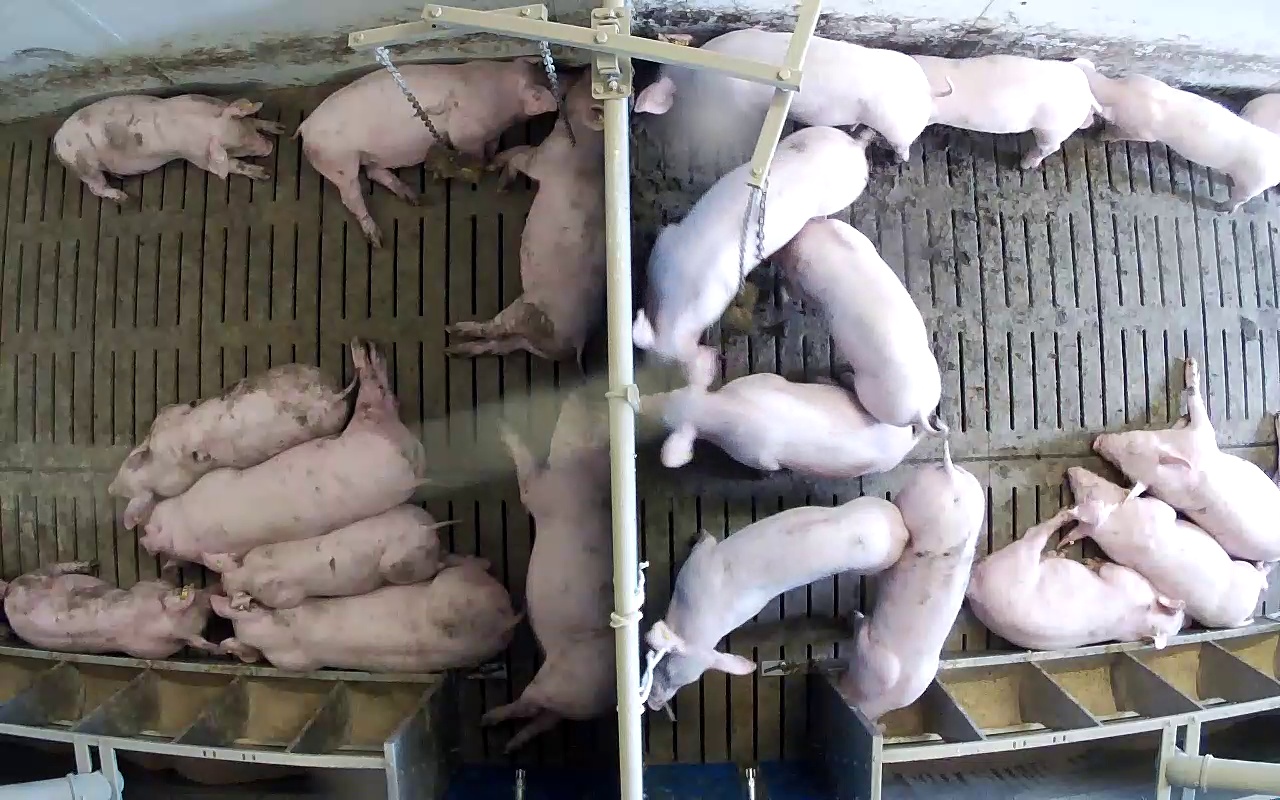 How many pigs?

21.